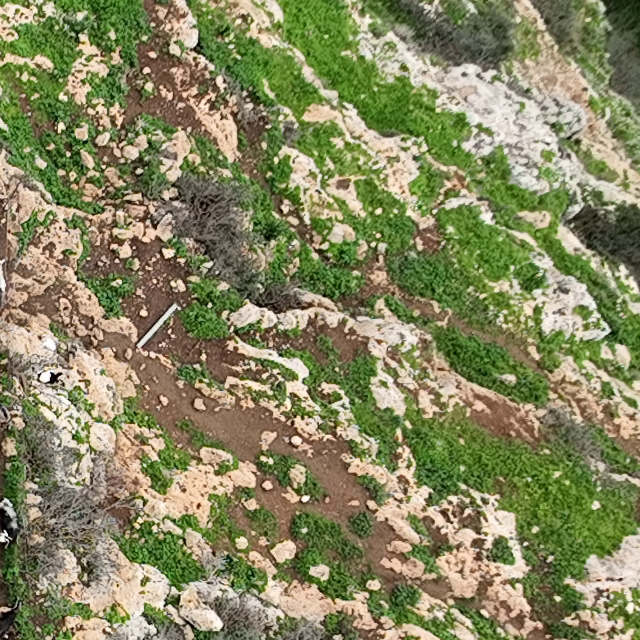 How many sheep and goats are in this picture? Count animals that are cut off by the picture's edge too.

3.